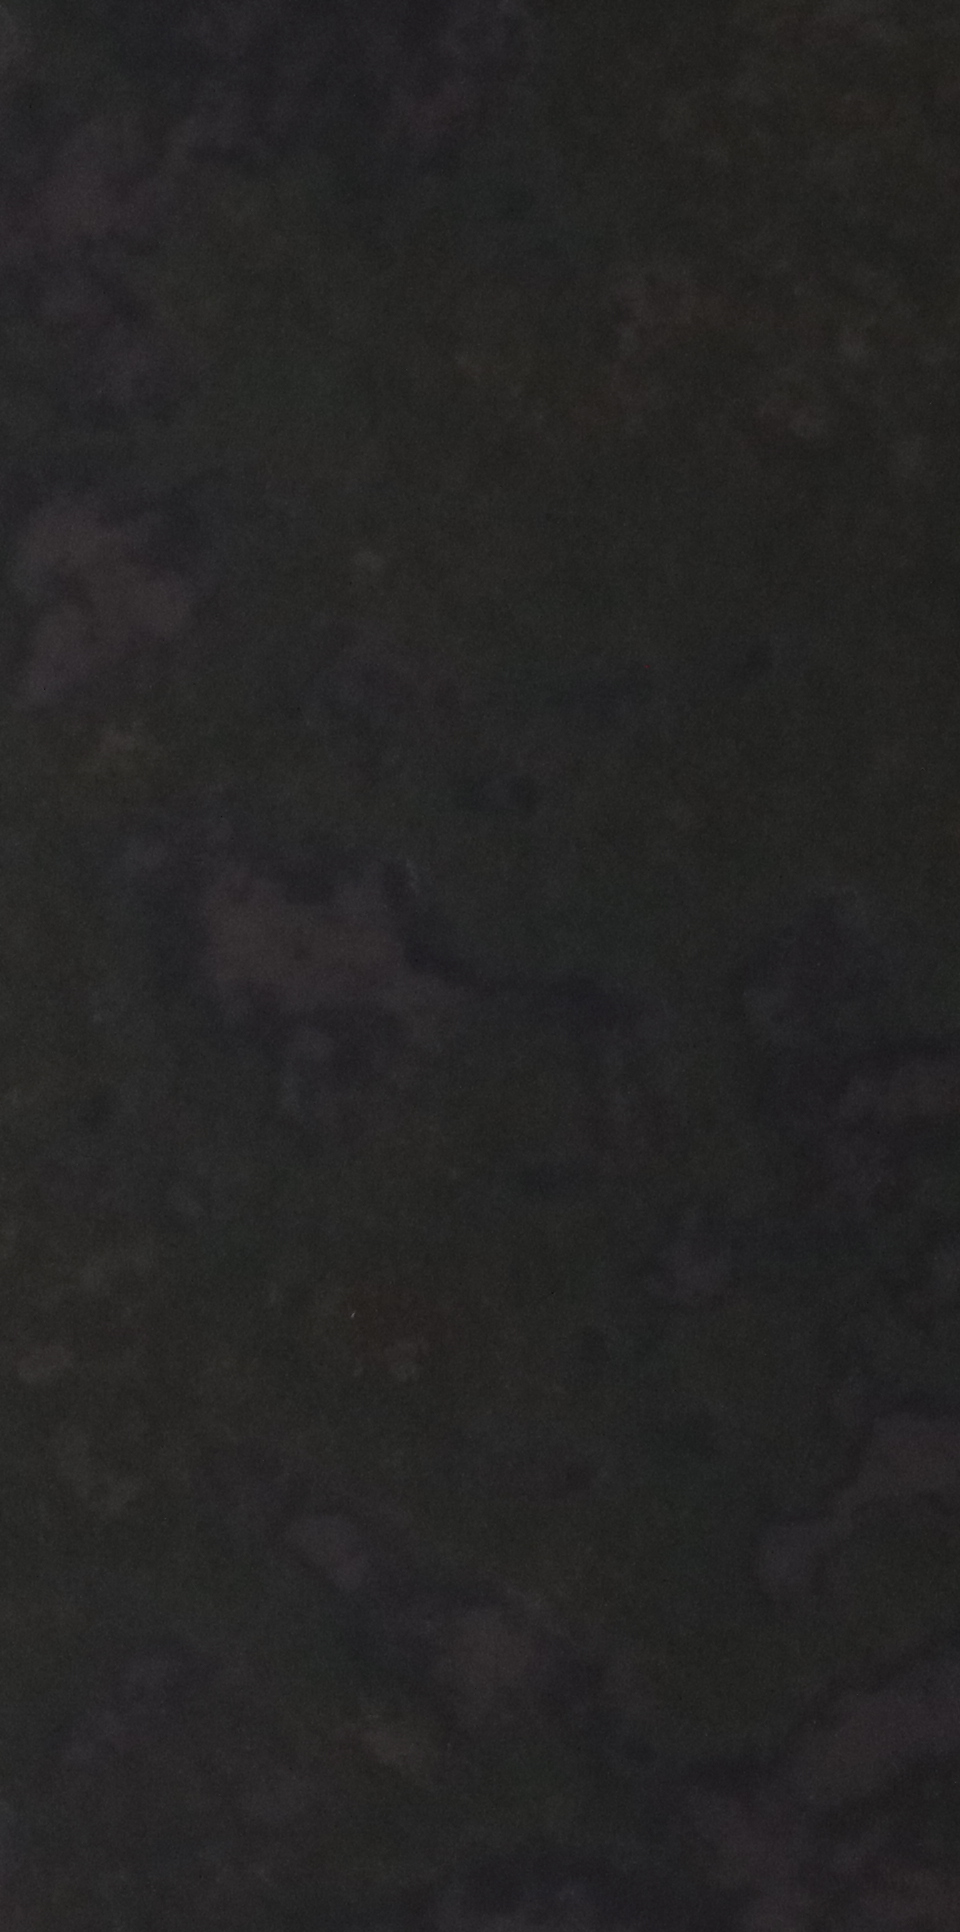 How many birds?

0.